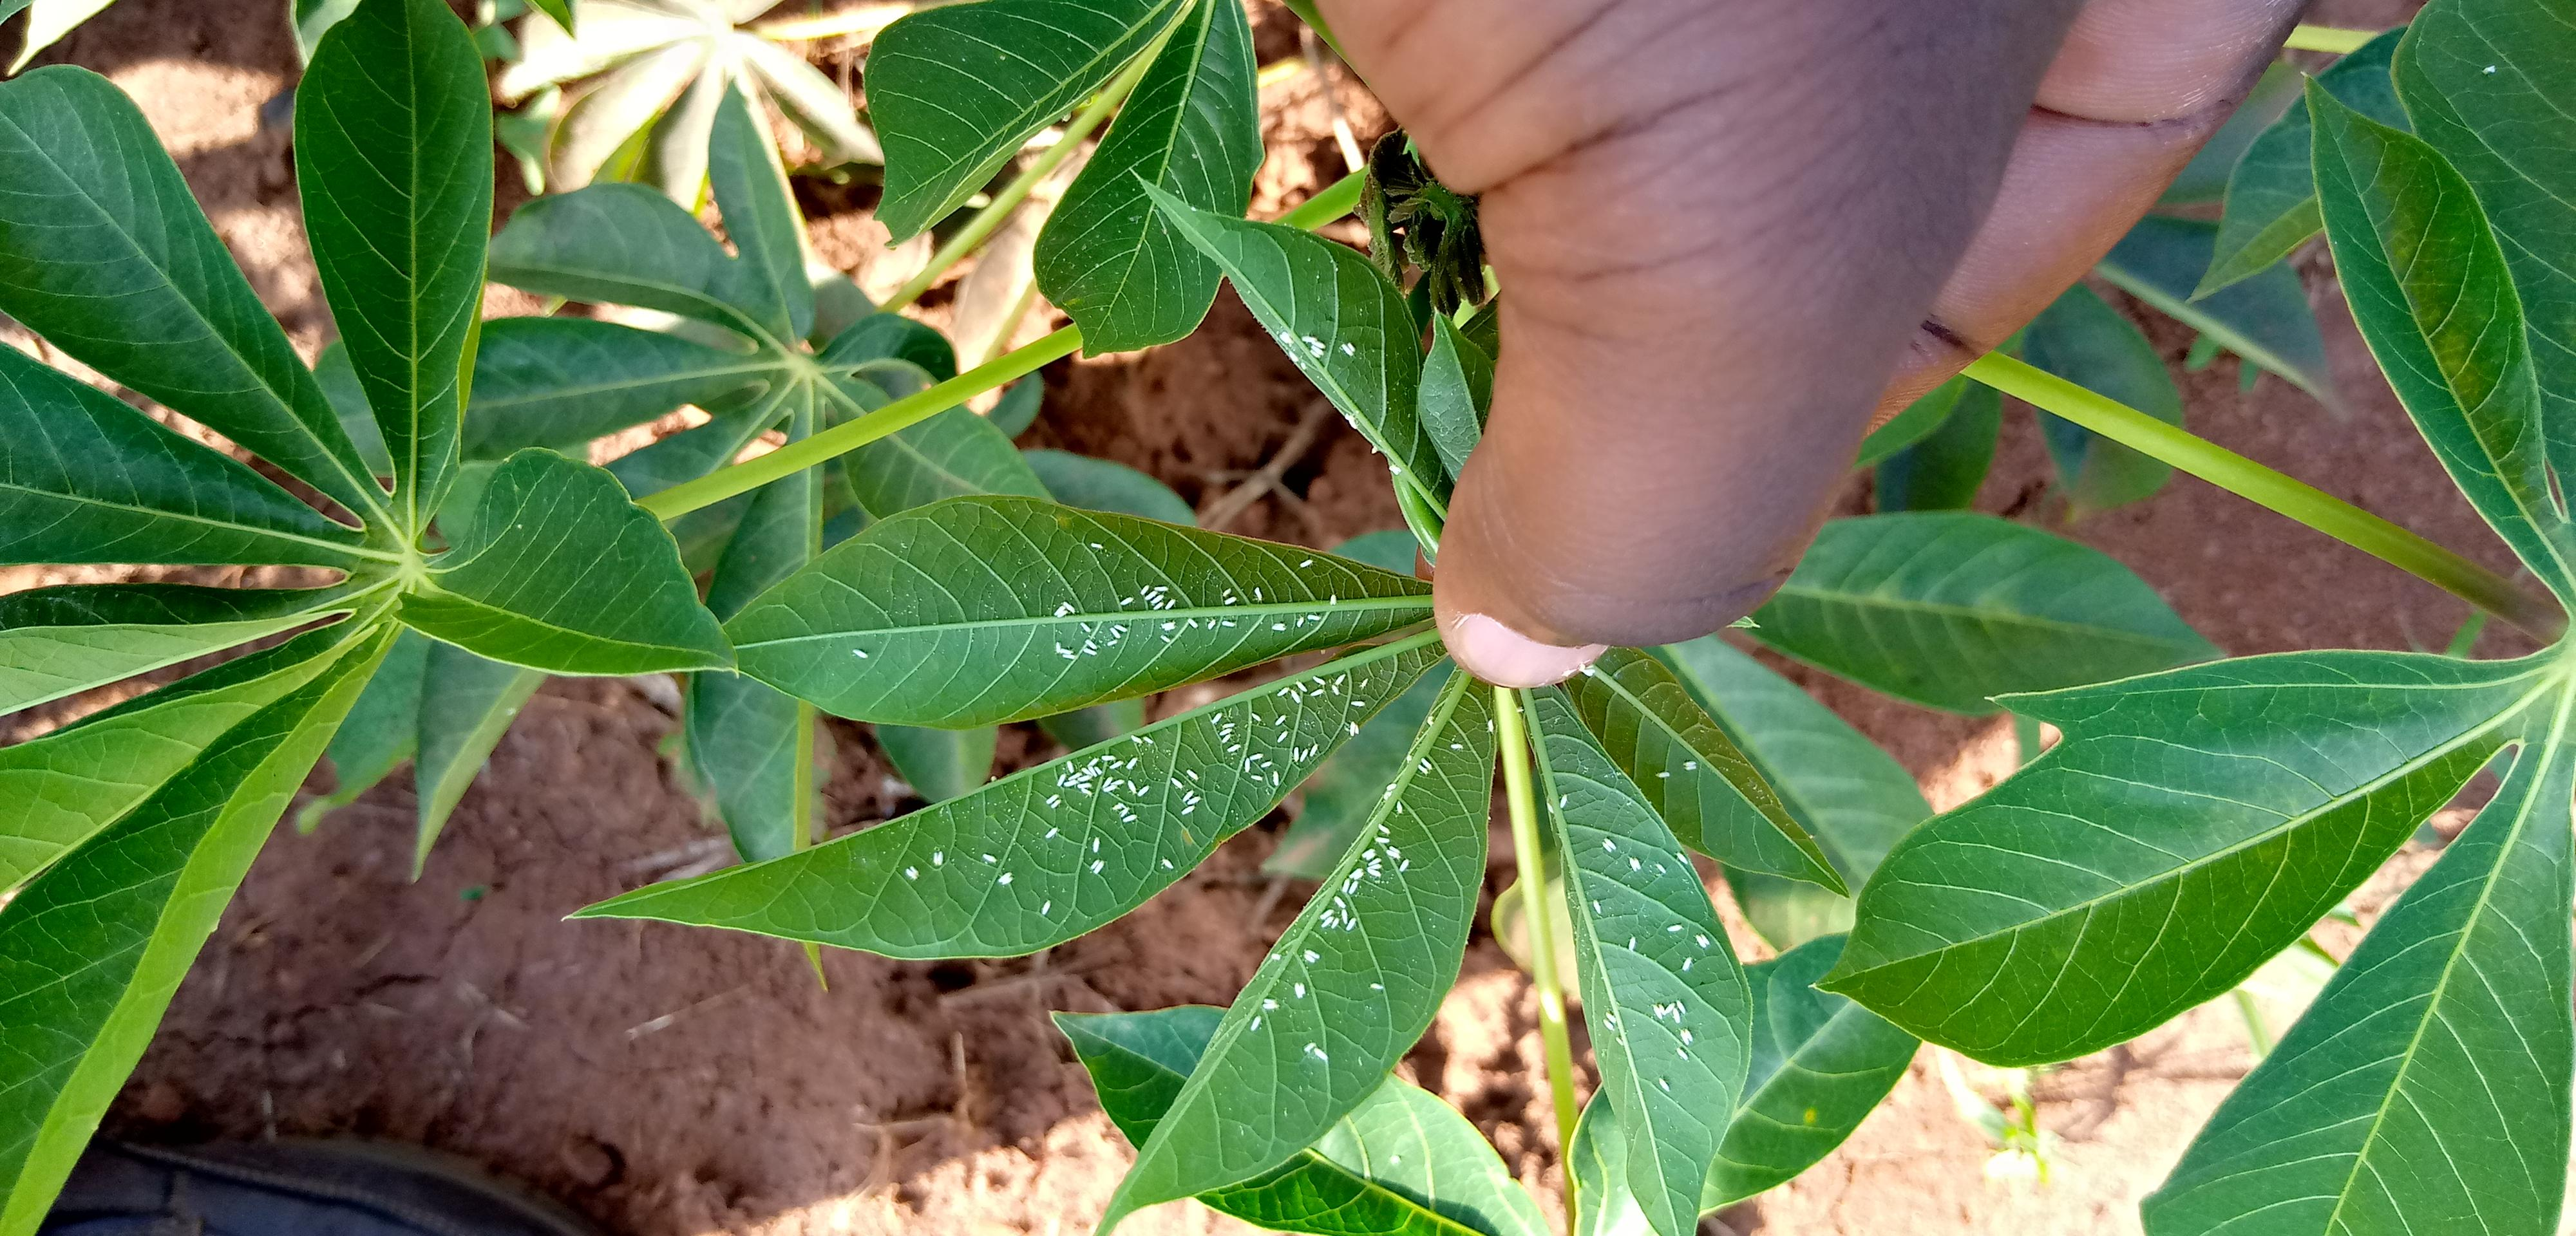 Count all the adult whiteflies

194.